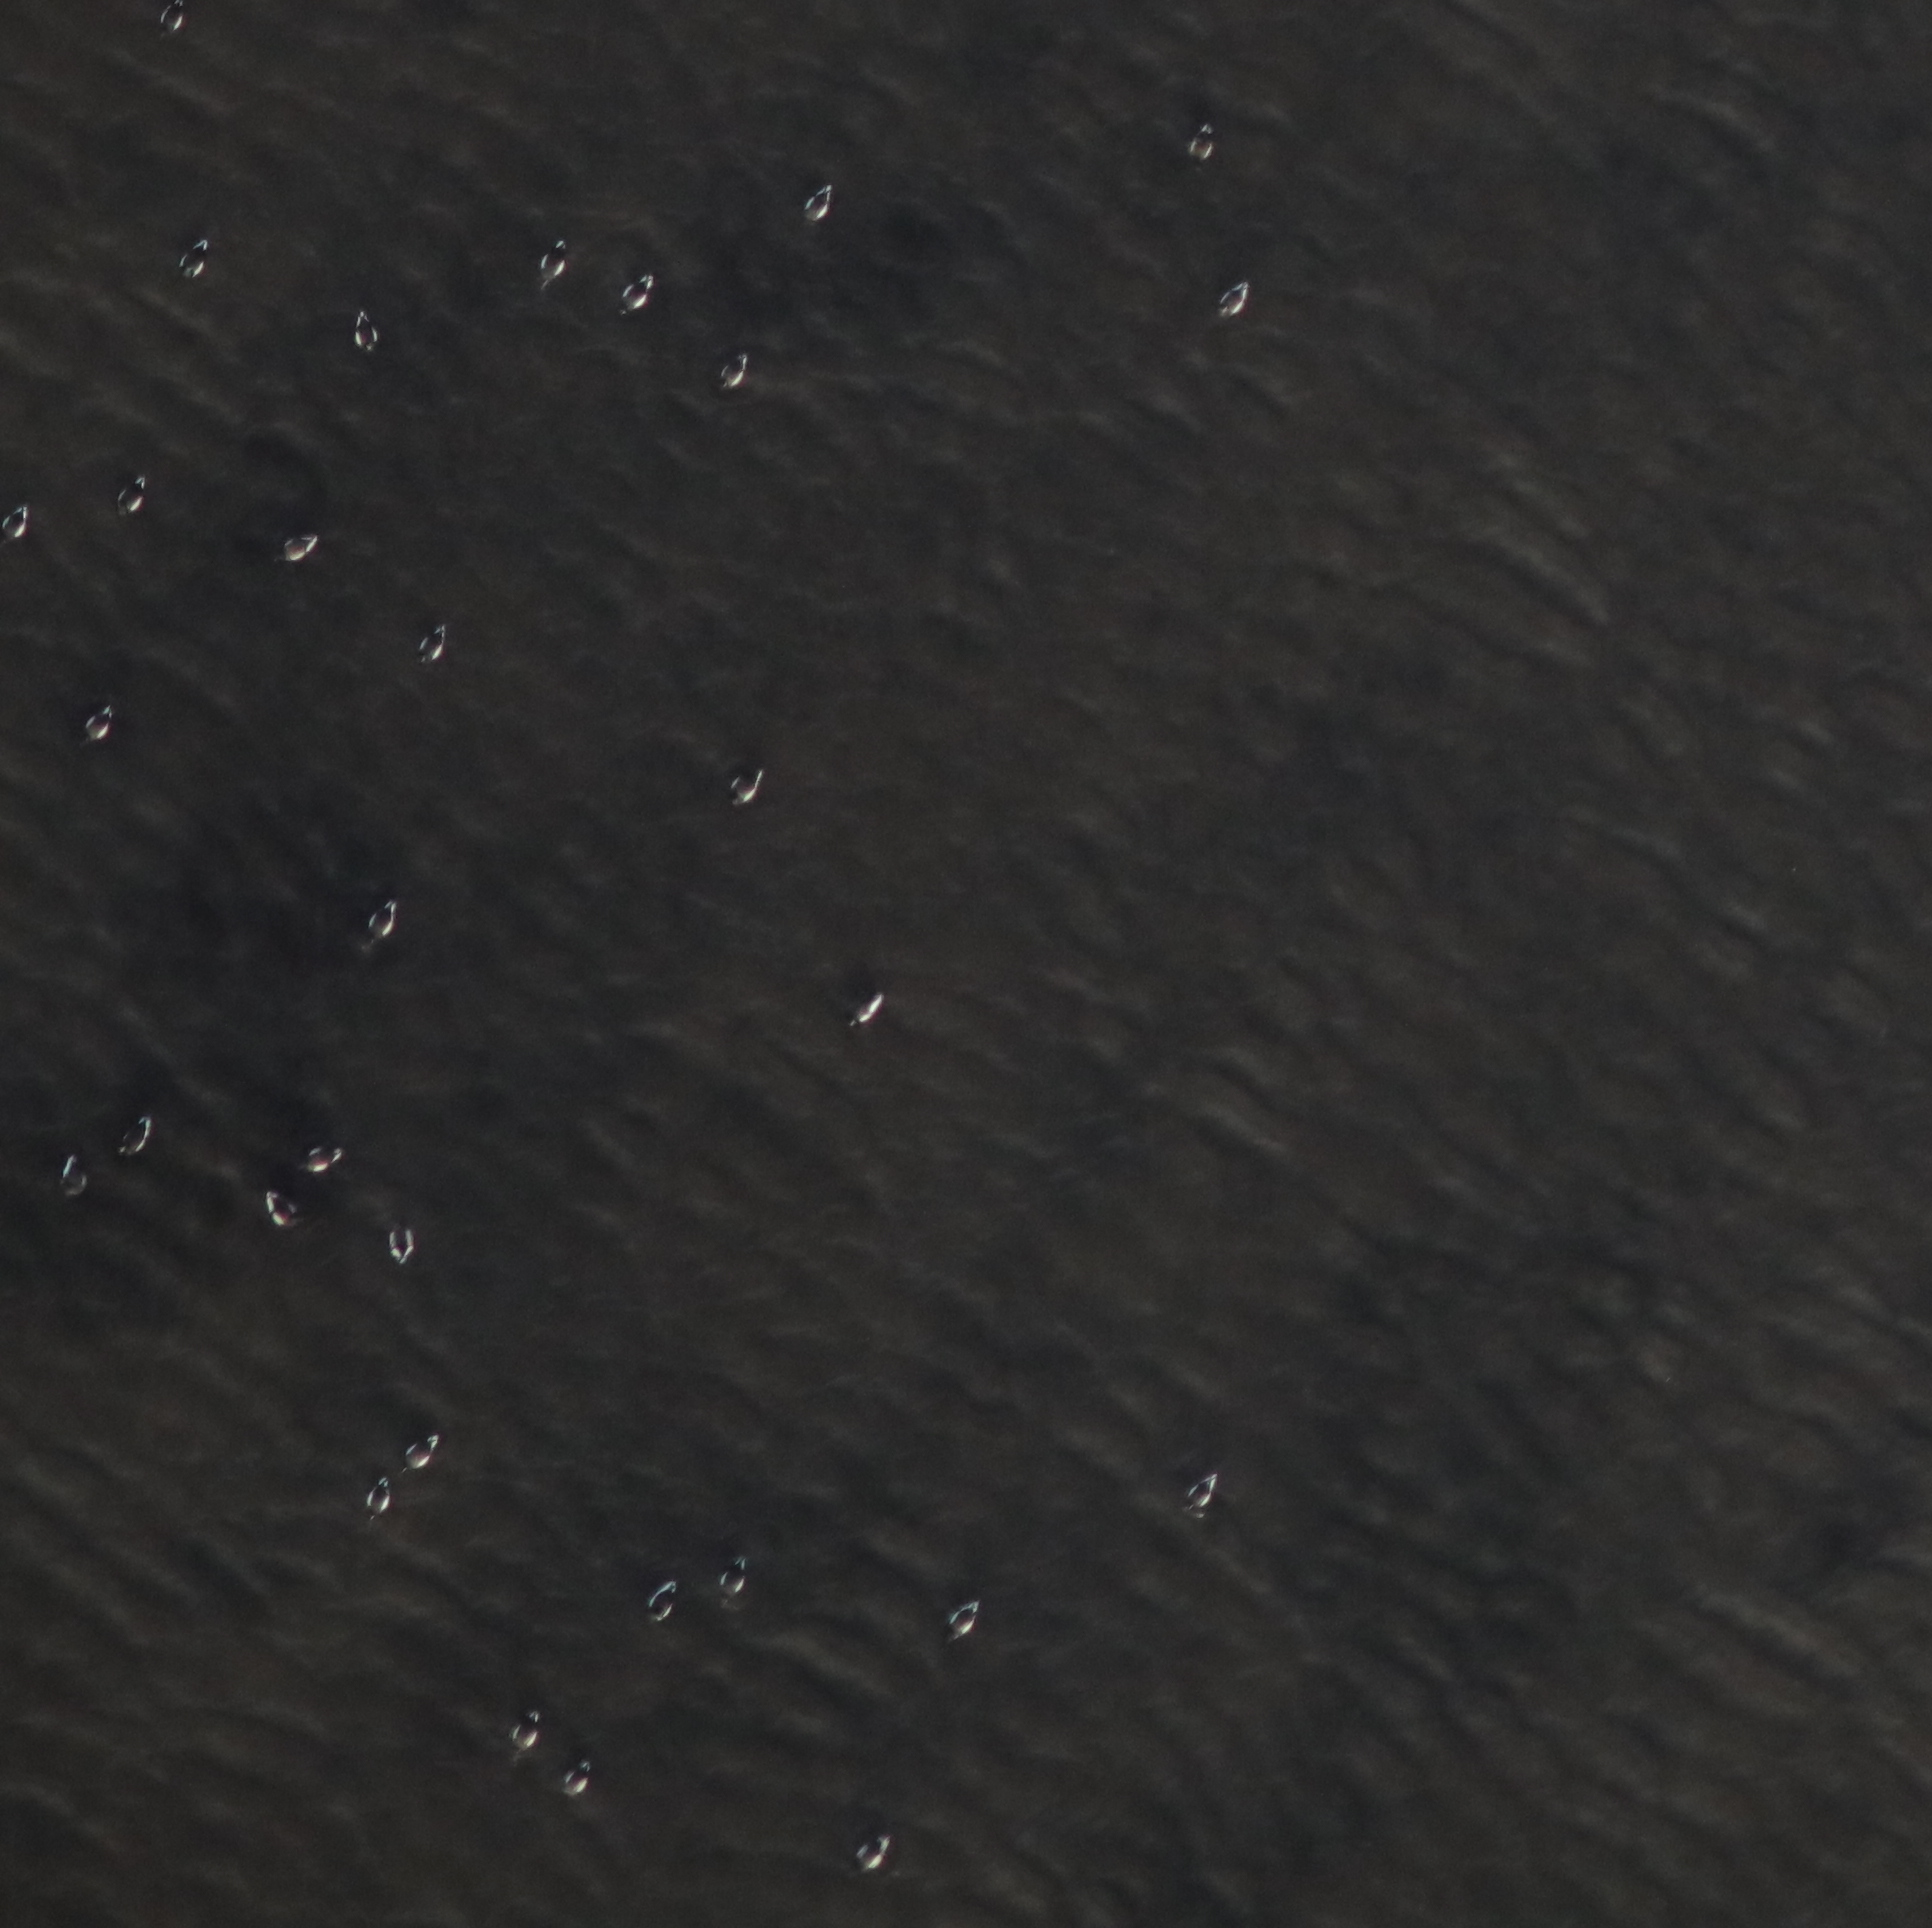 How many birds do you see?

31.